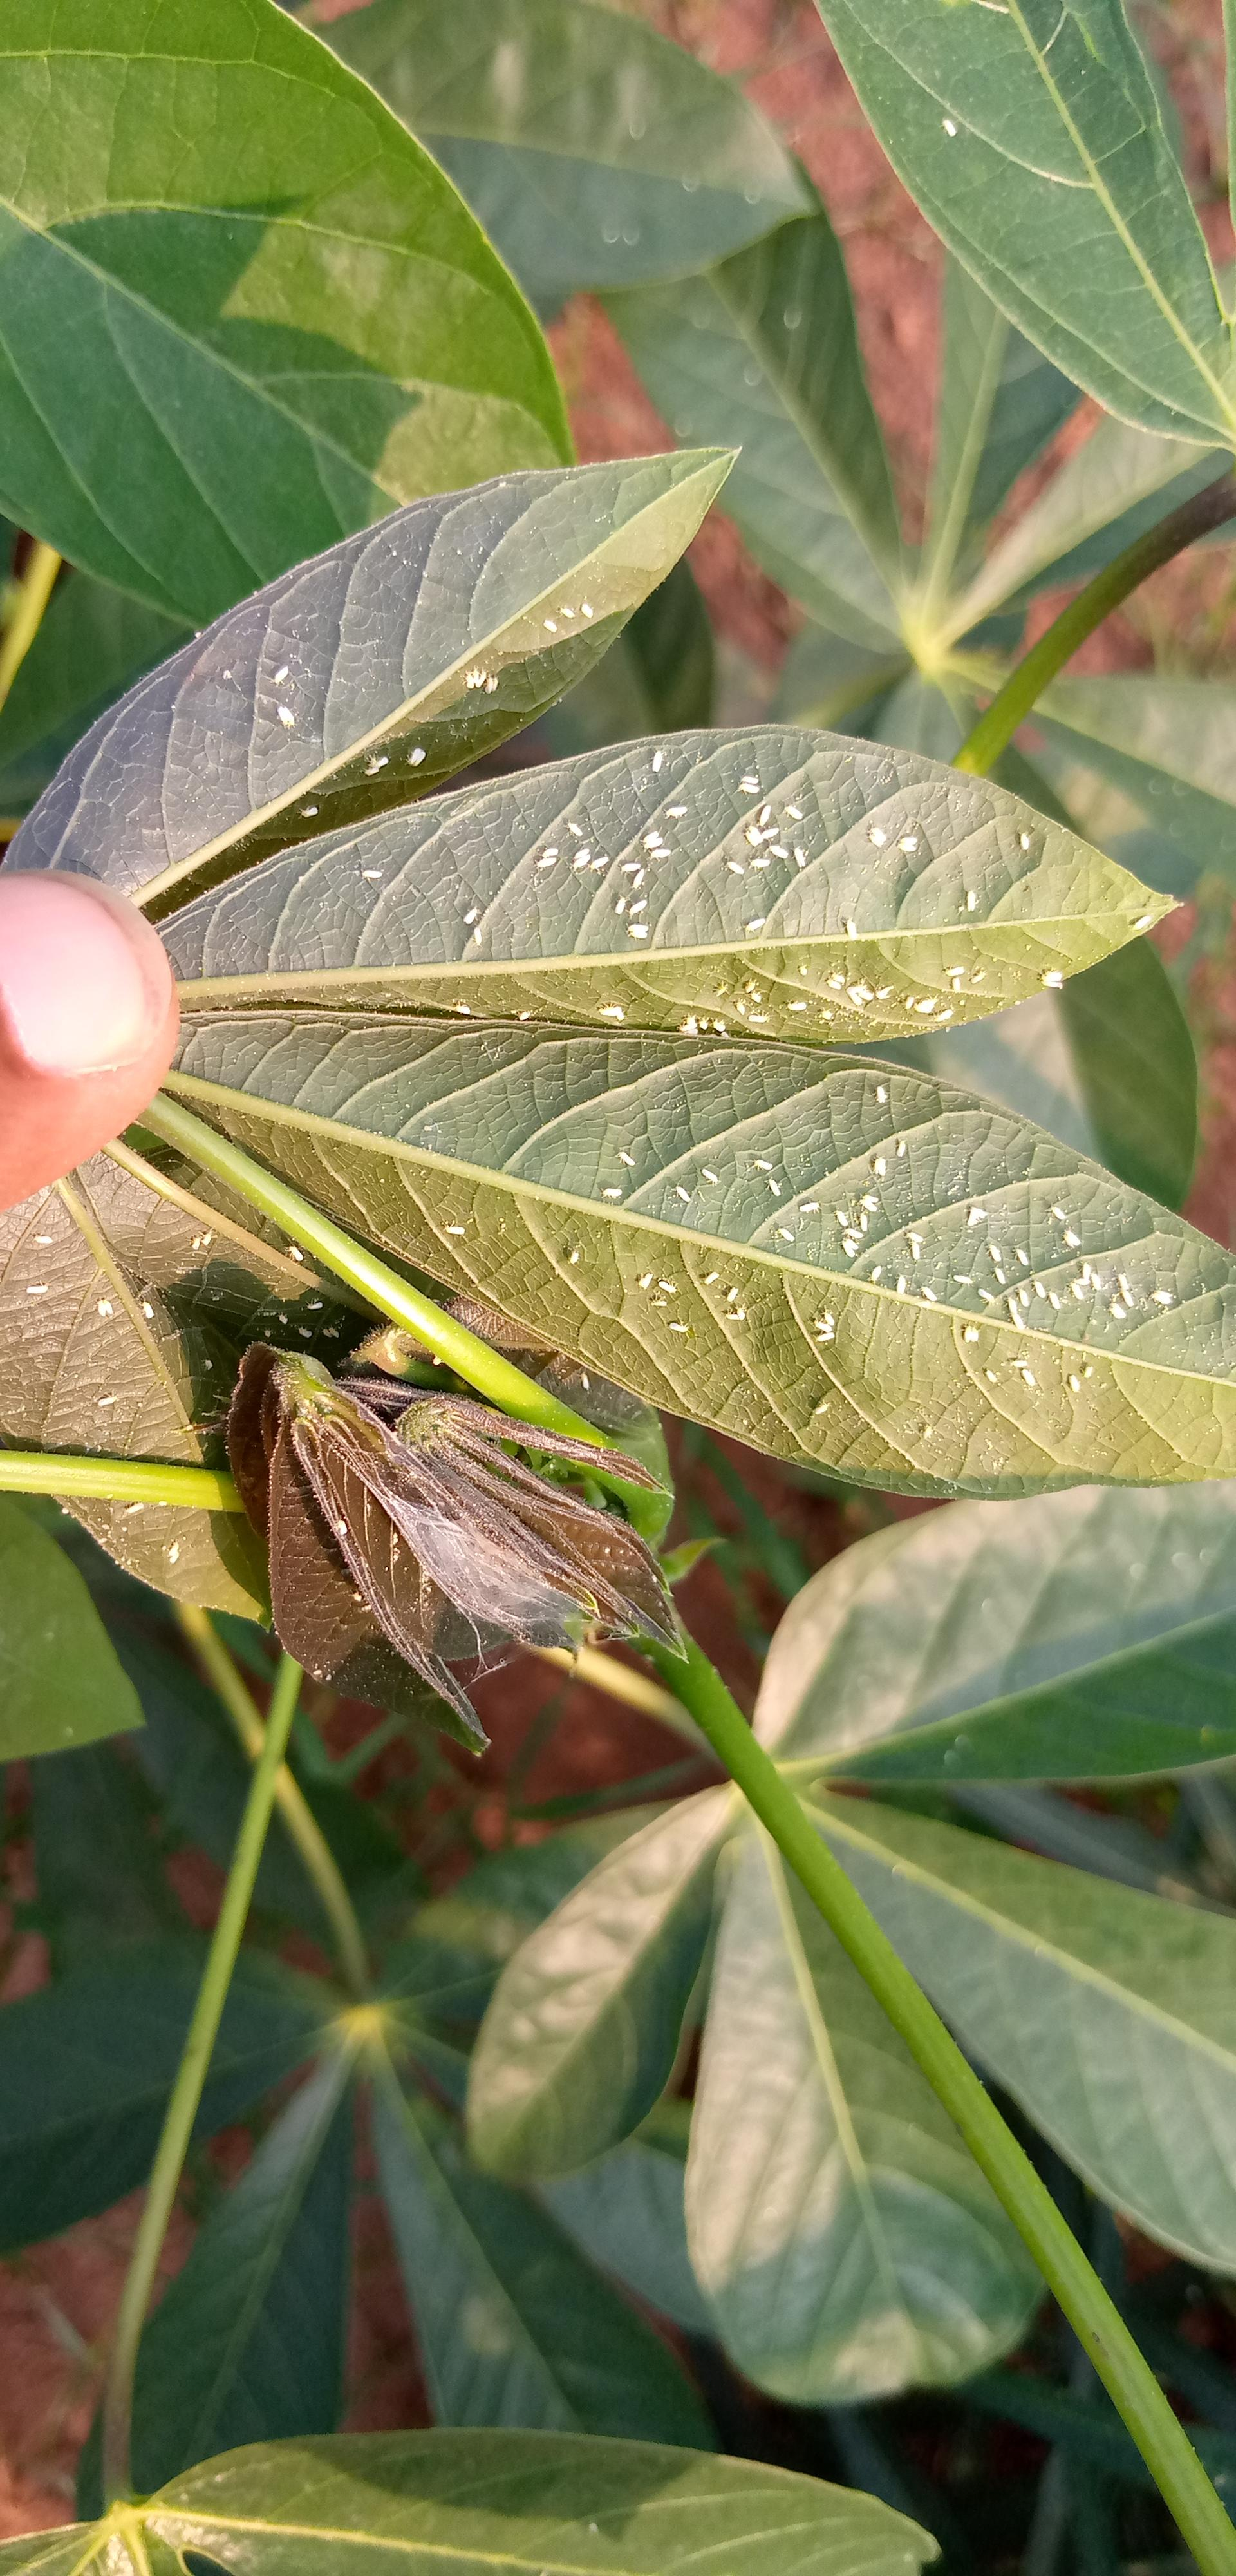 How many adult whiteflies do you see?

185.